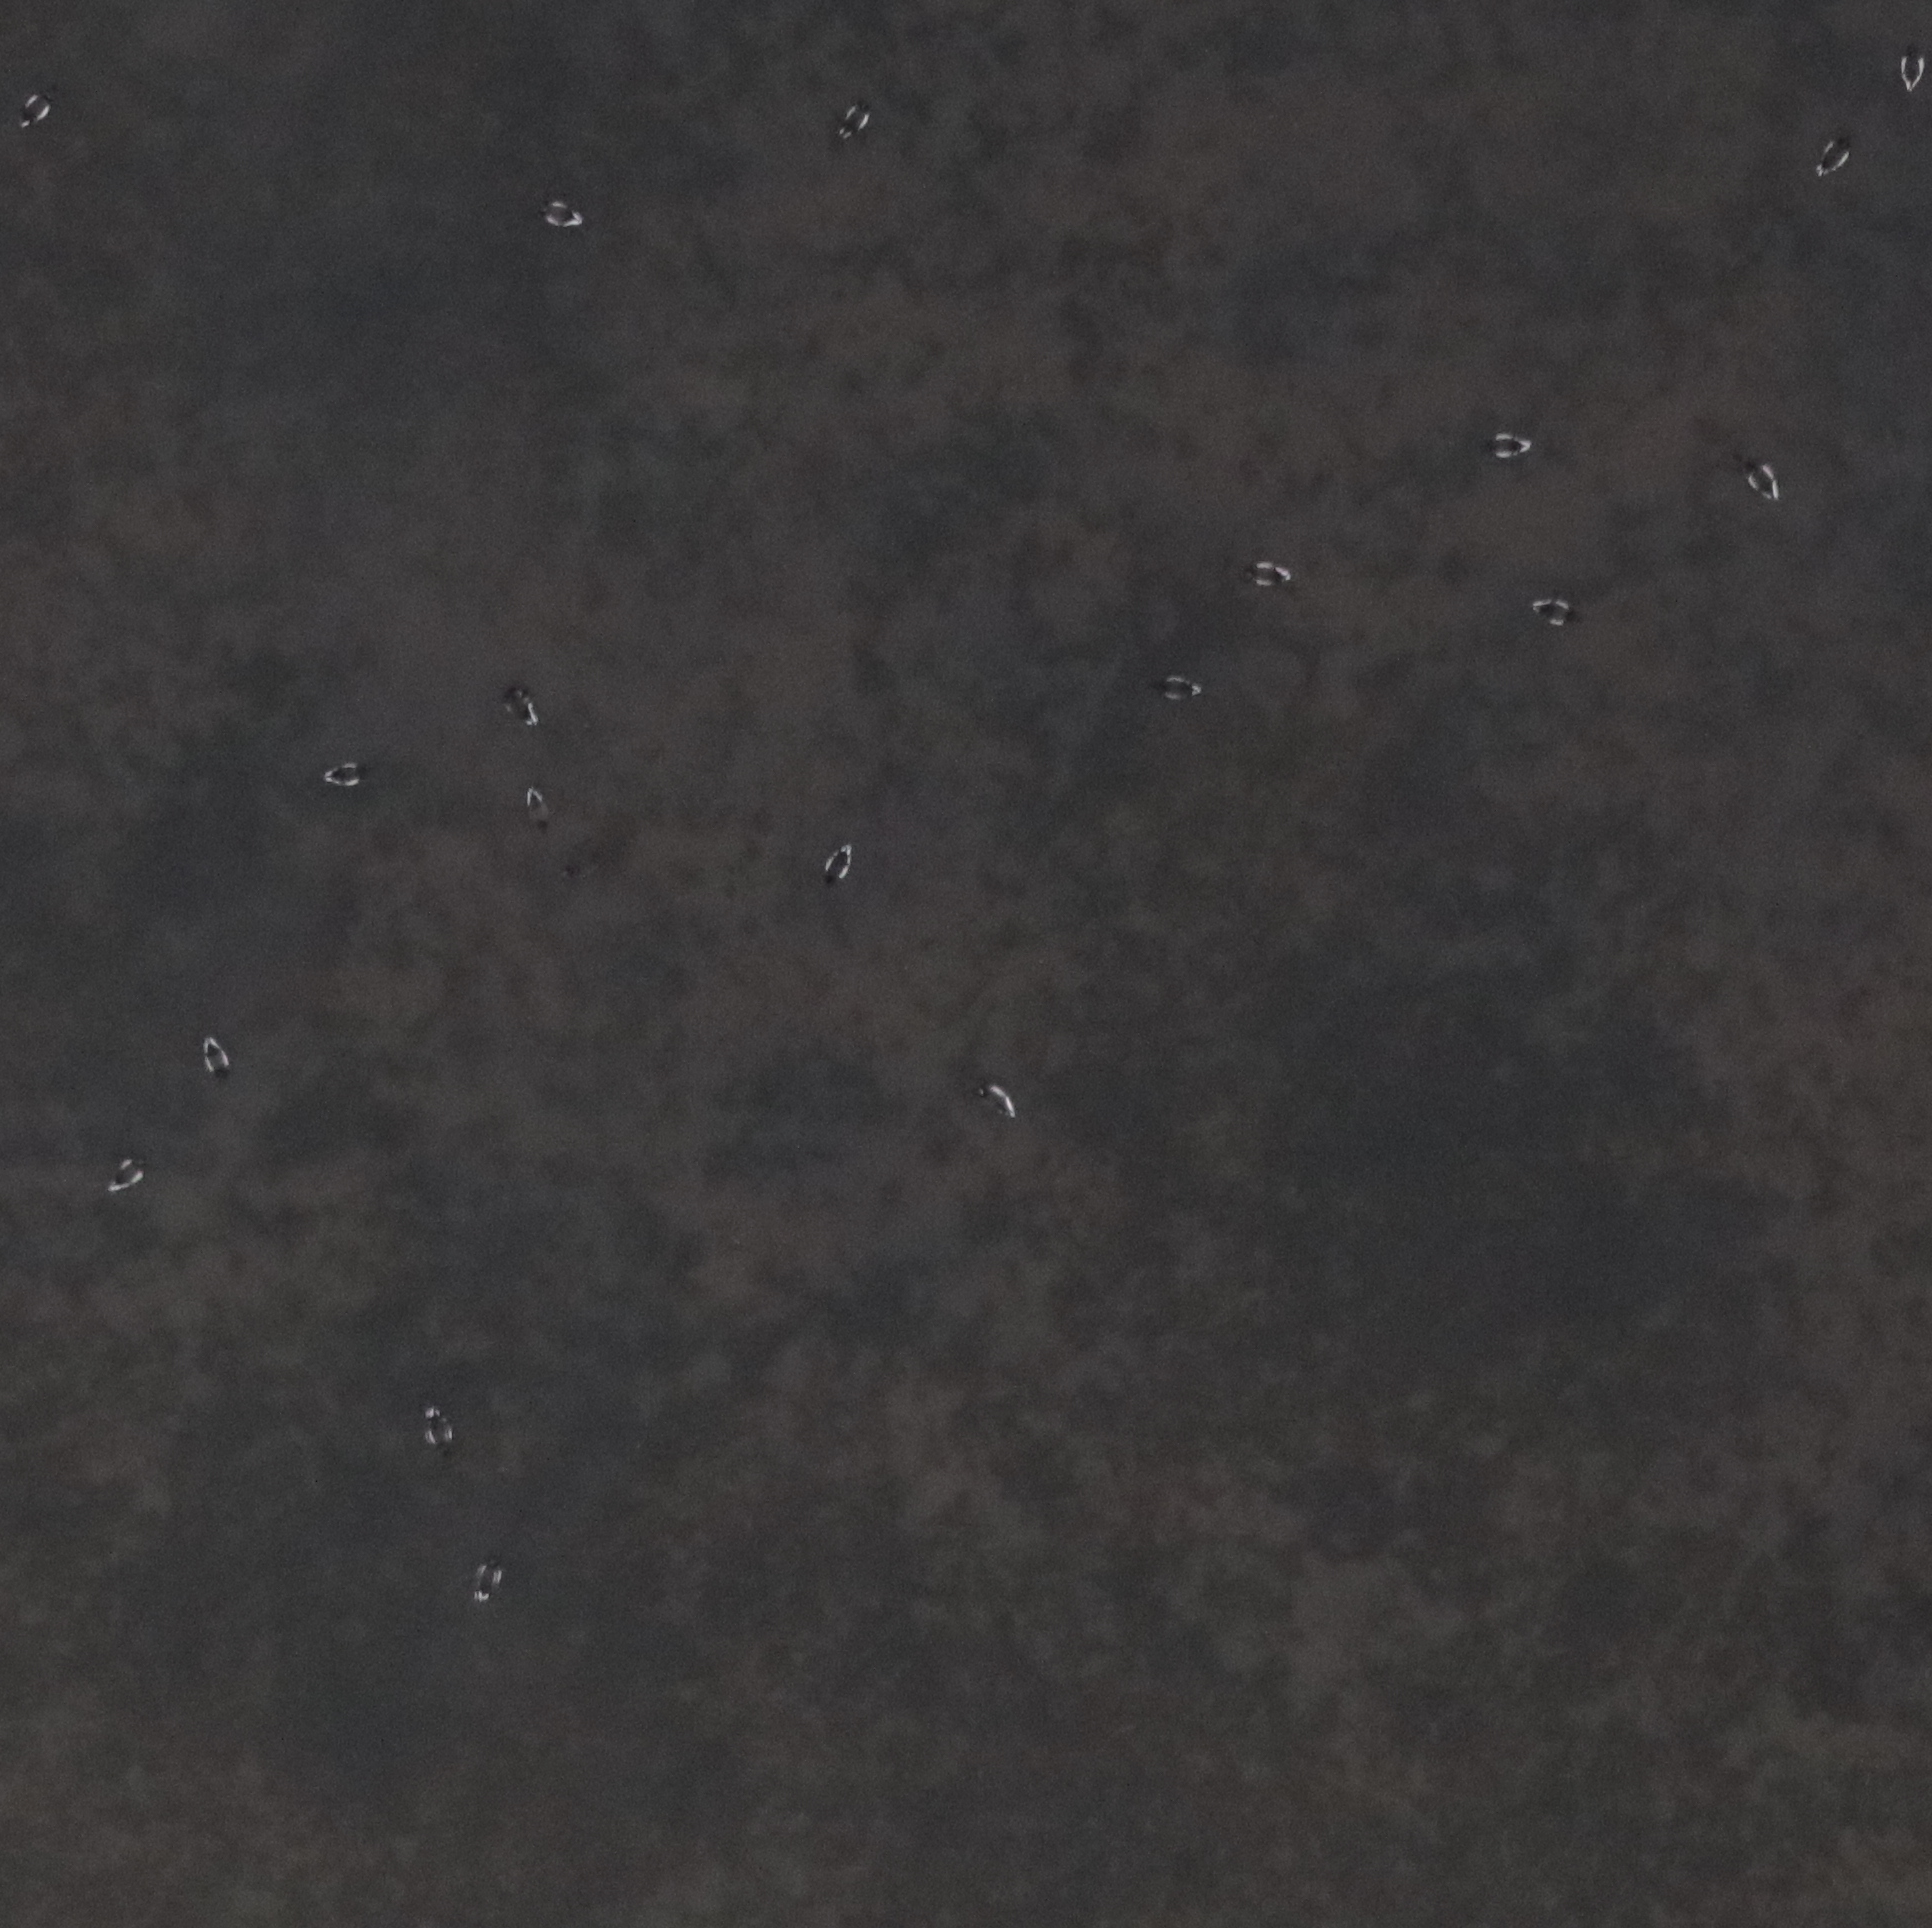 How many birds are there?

19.